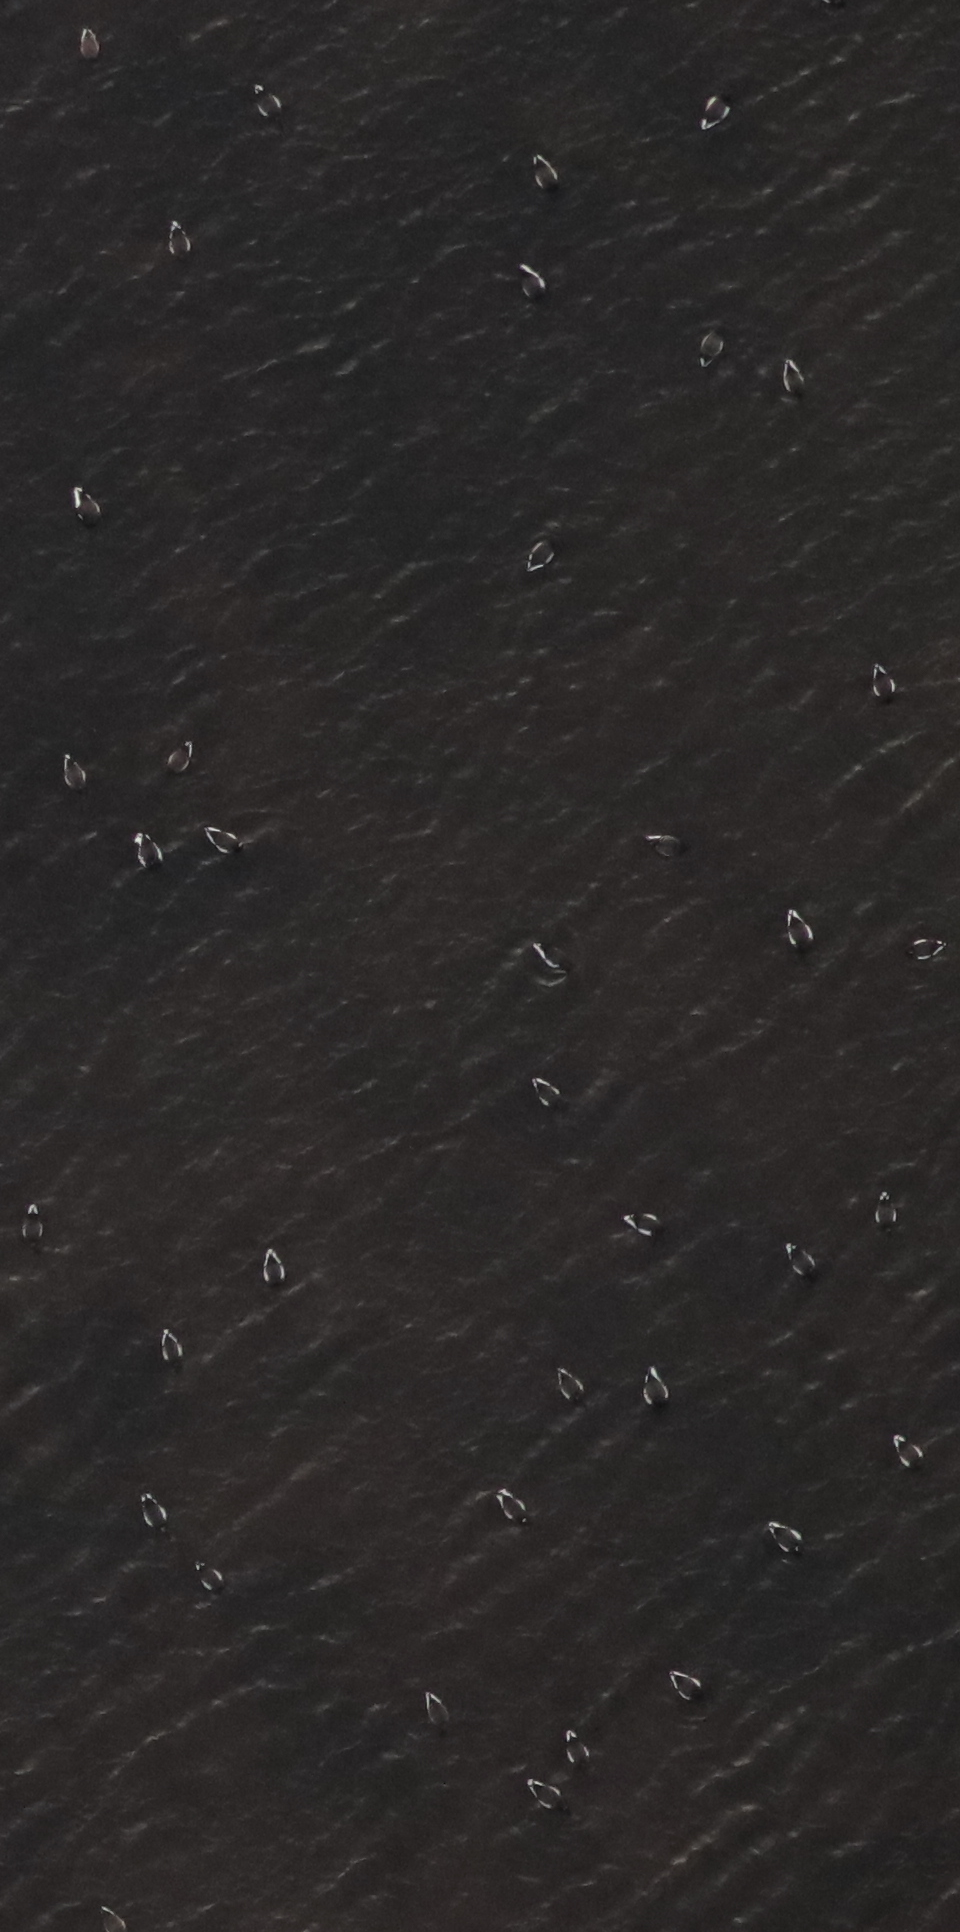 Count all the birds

38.